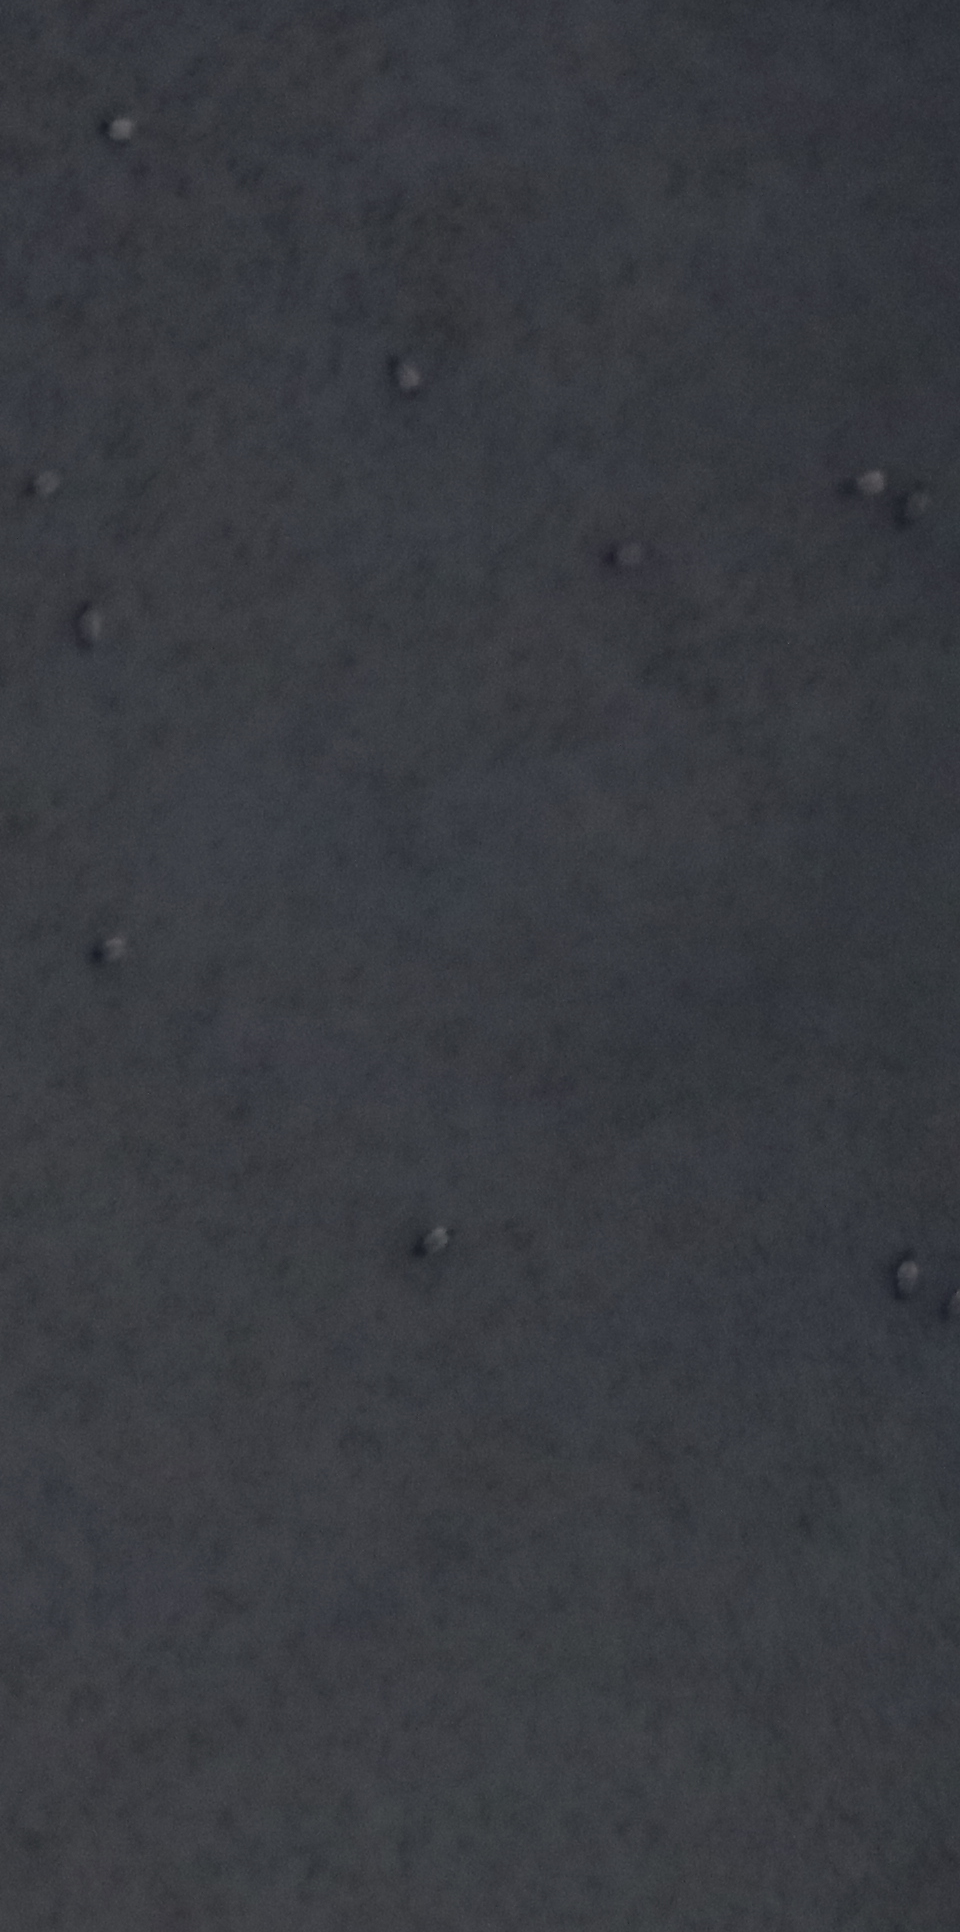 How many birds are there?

10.